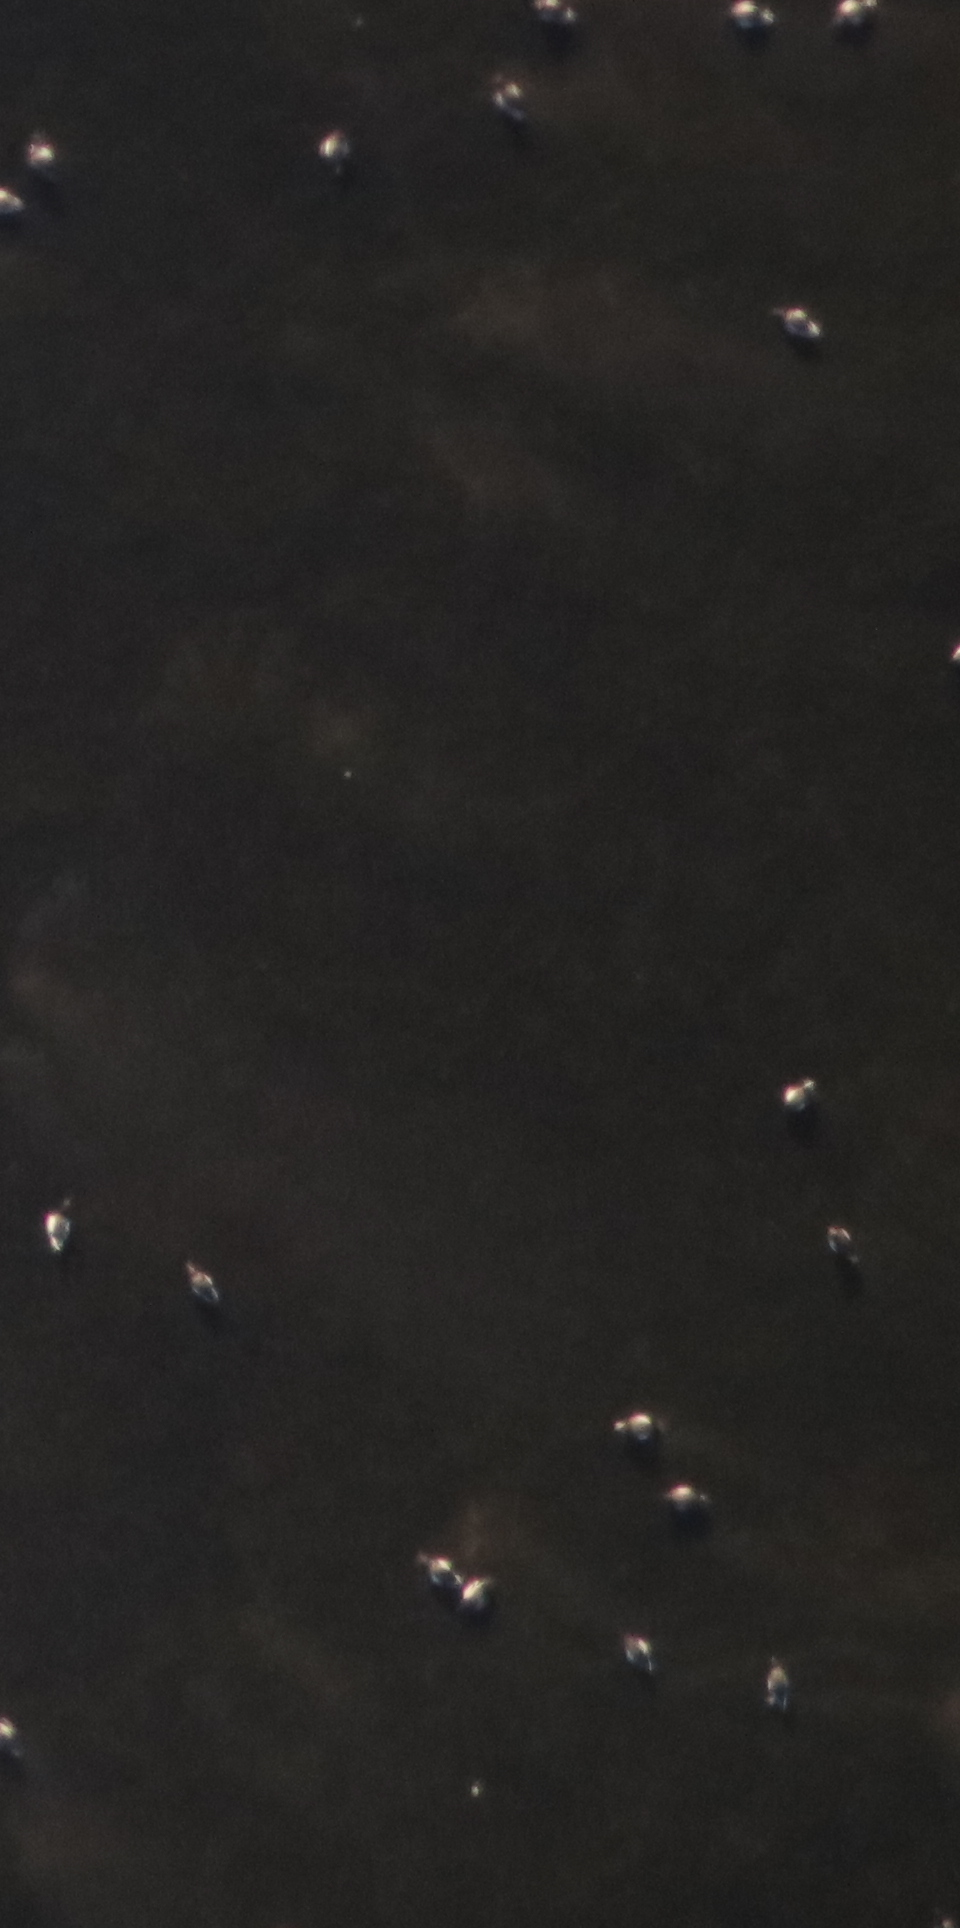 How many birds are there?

19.